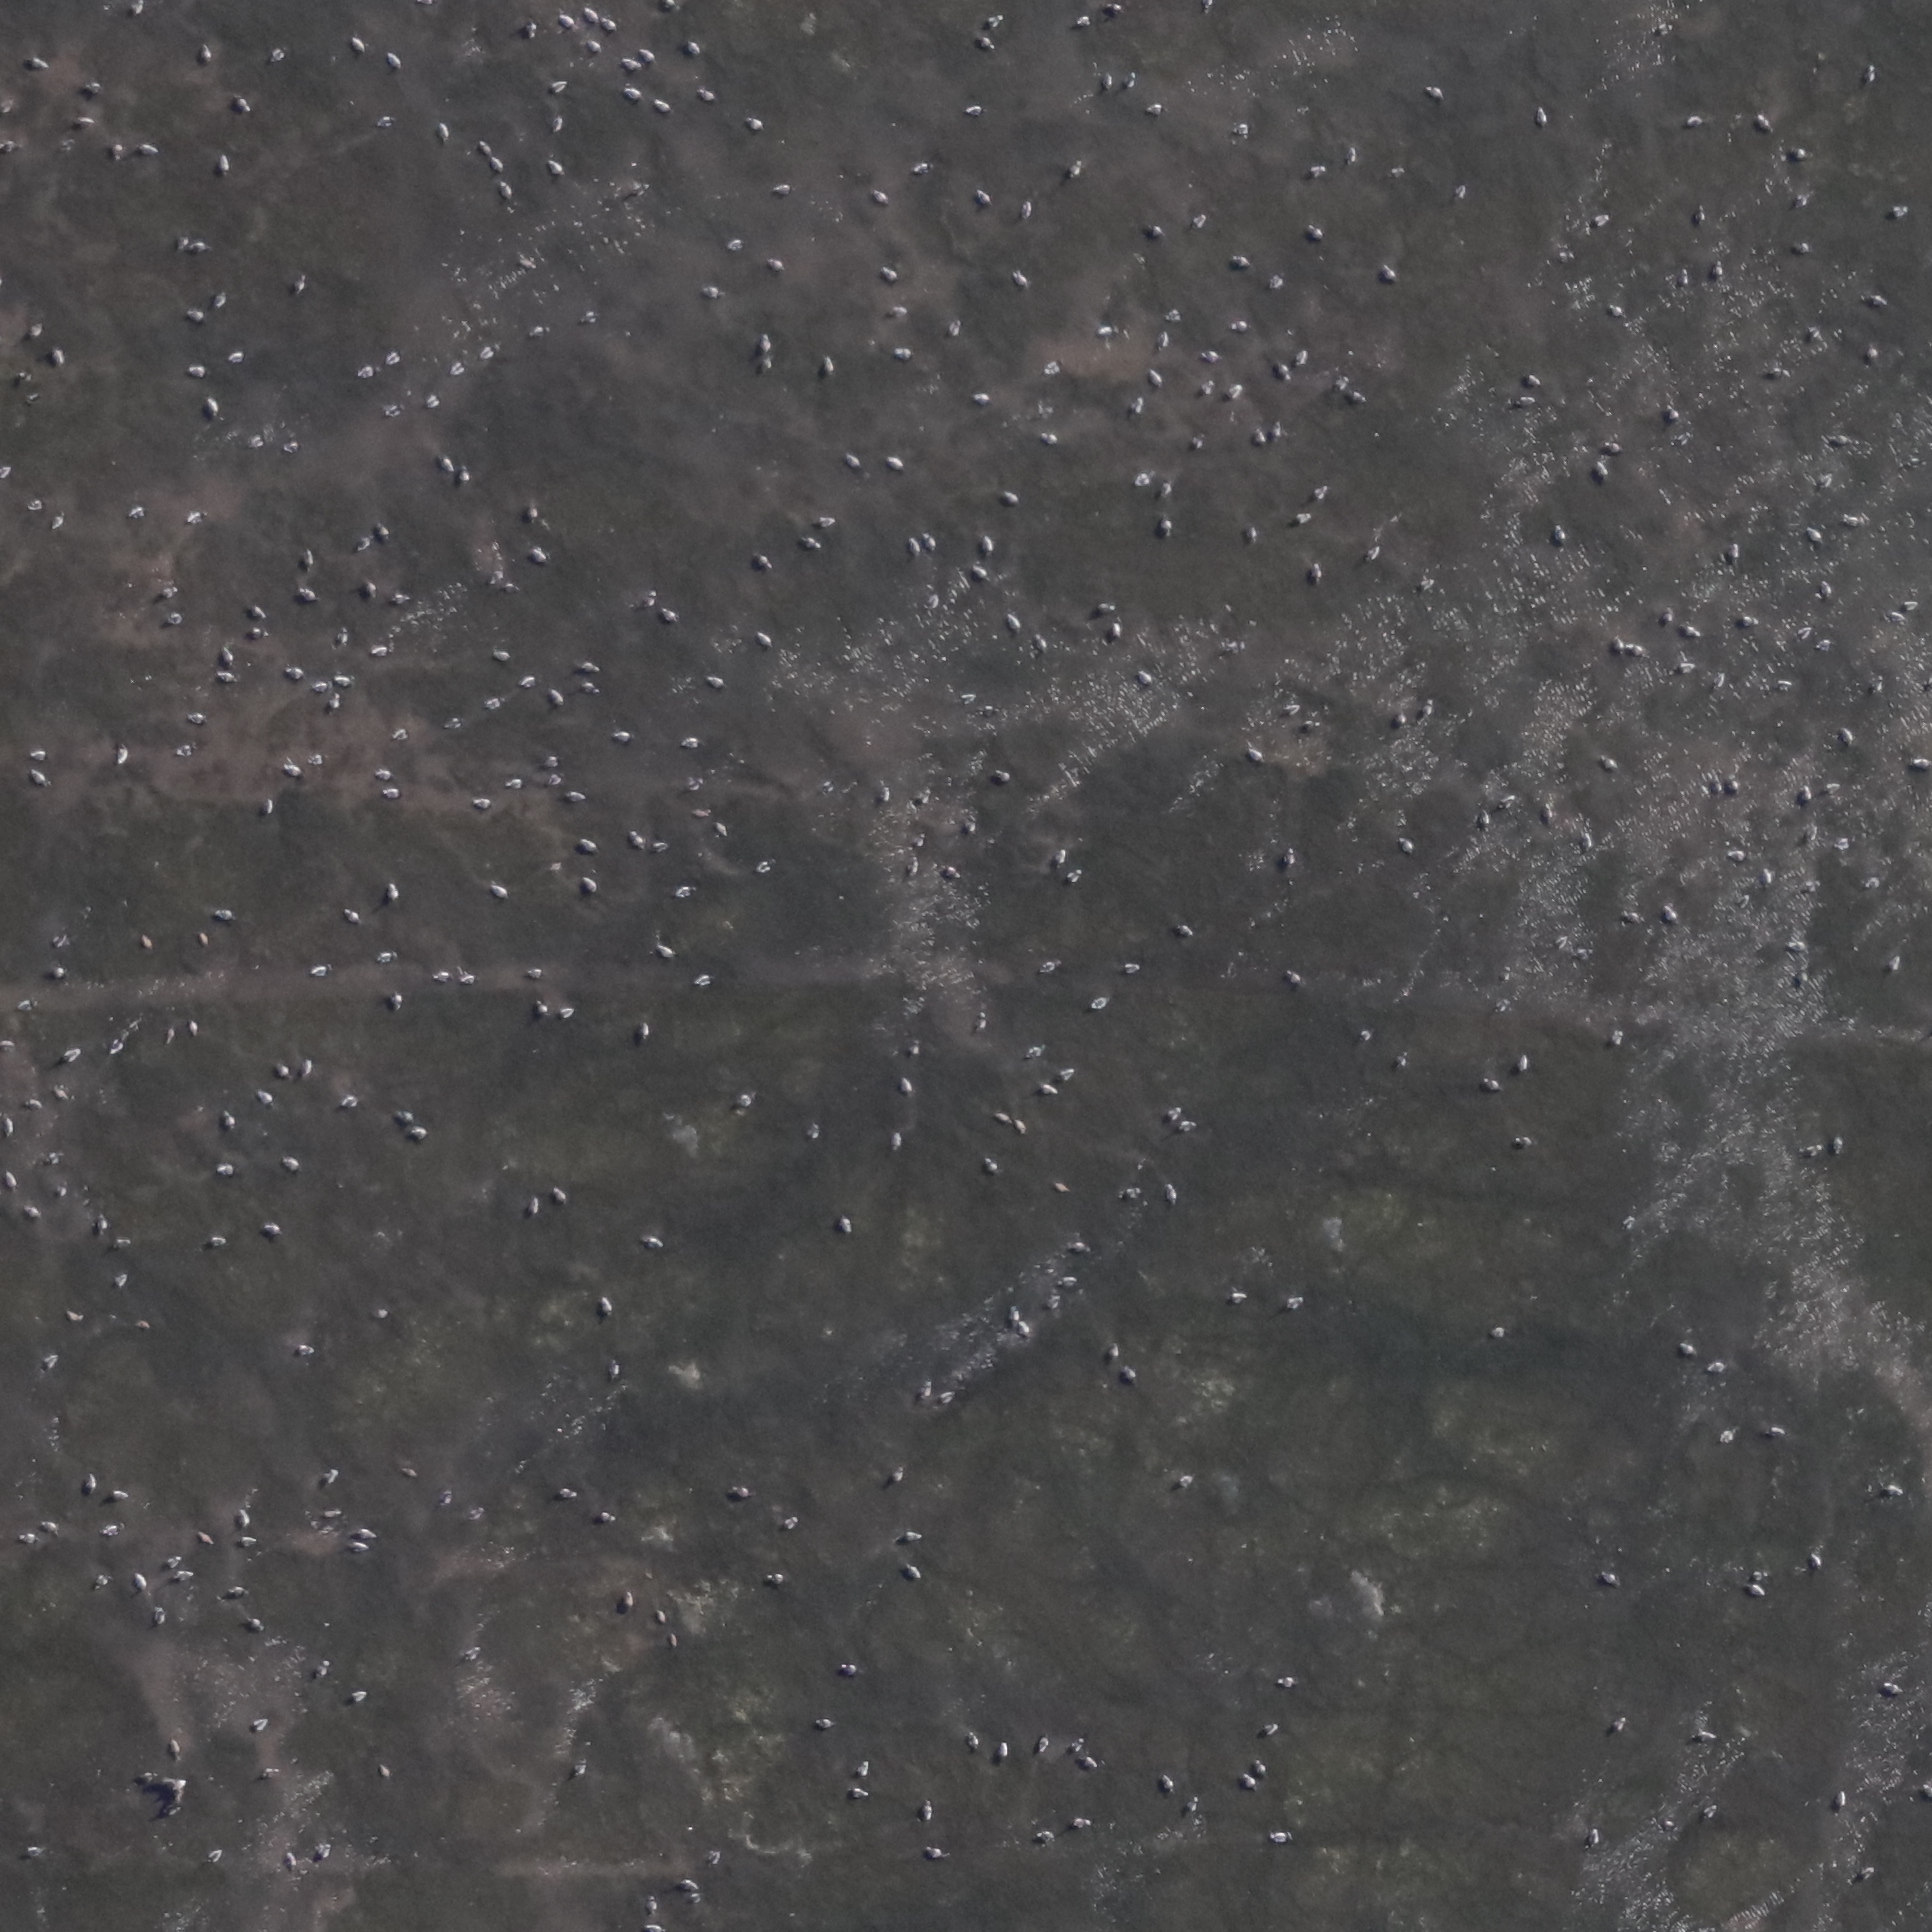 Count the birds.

488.